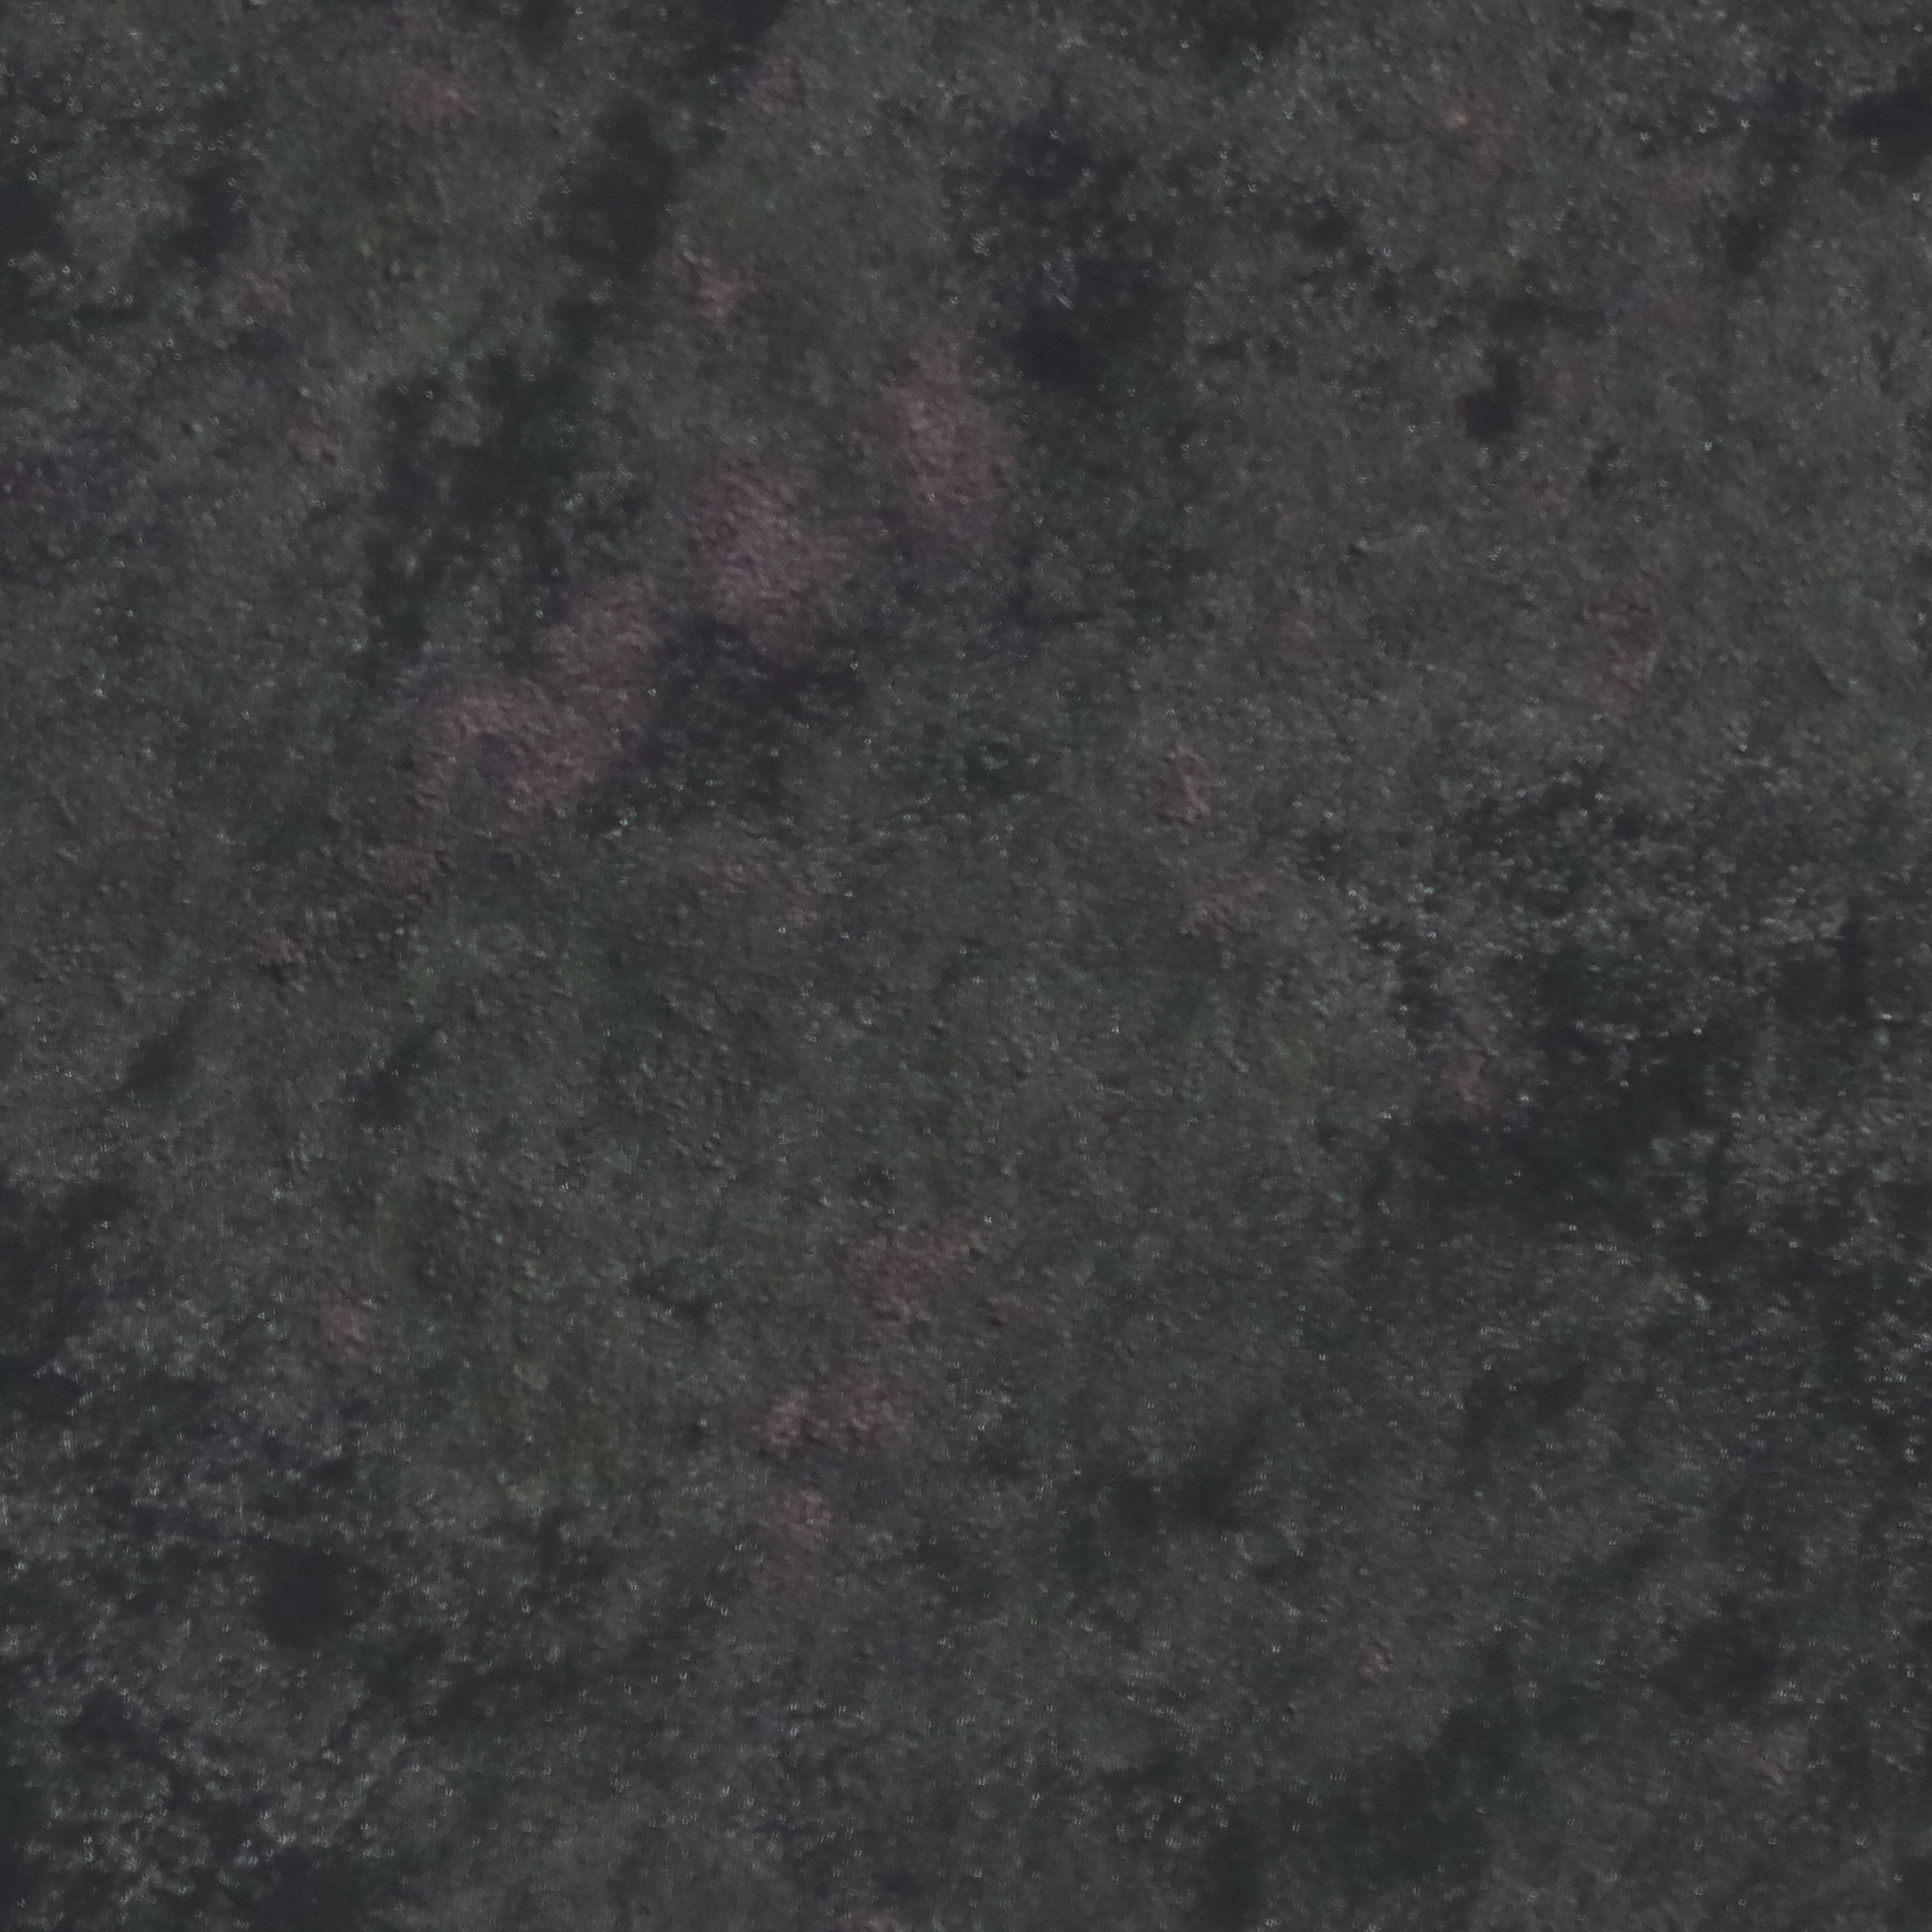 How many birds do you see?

0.